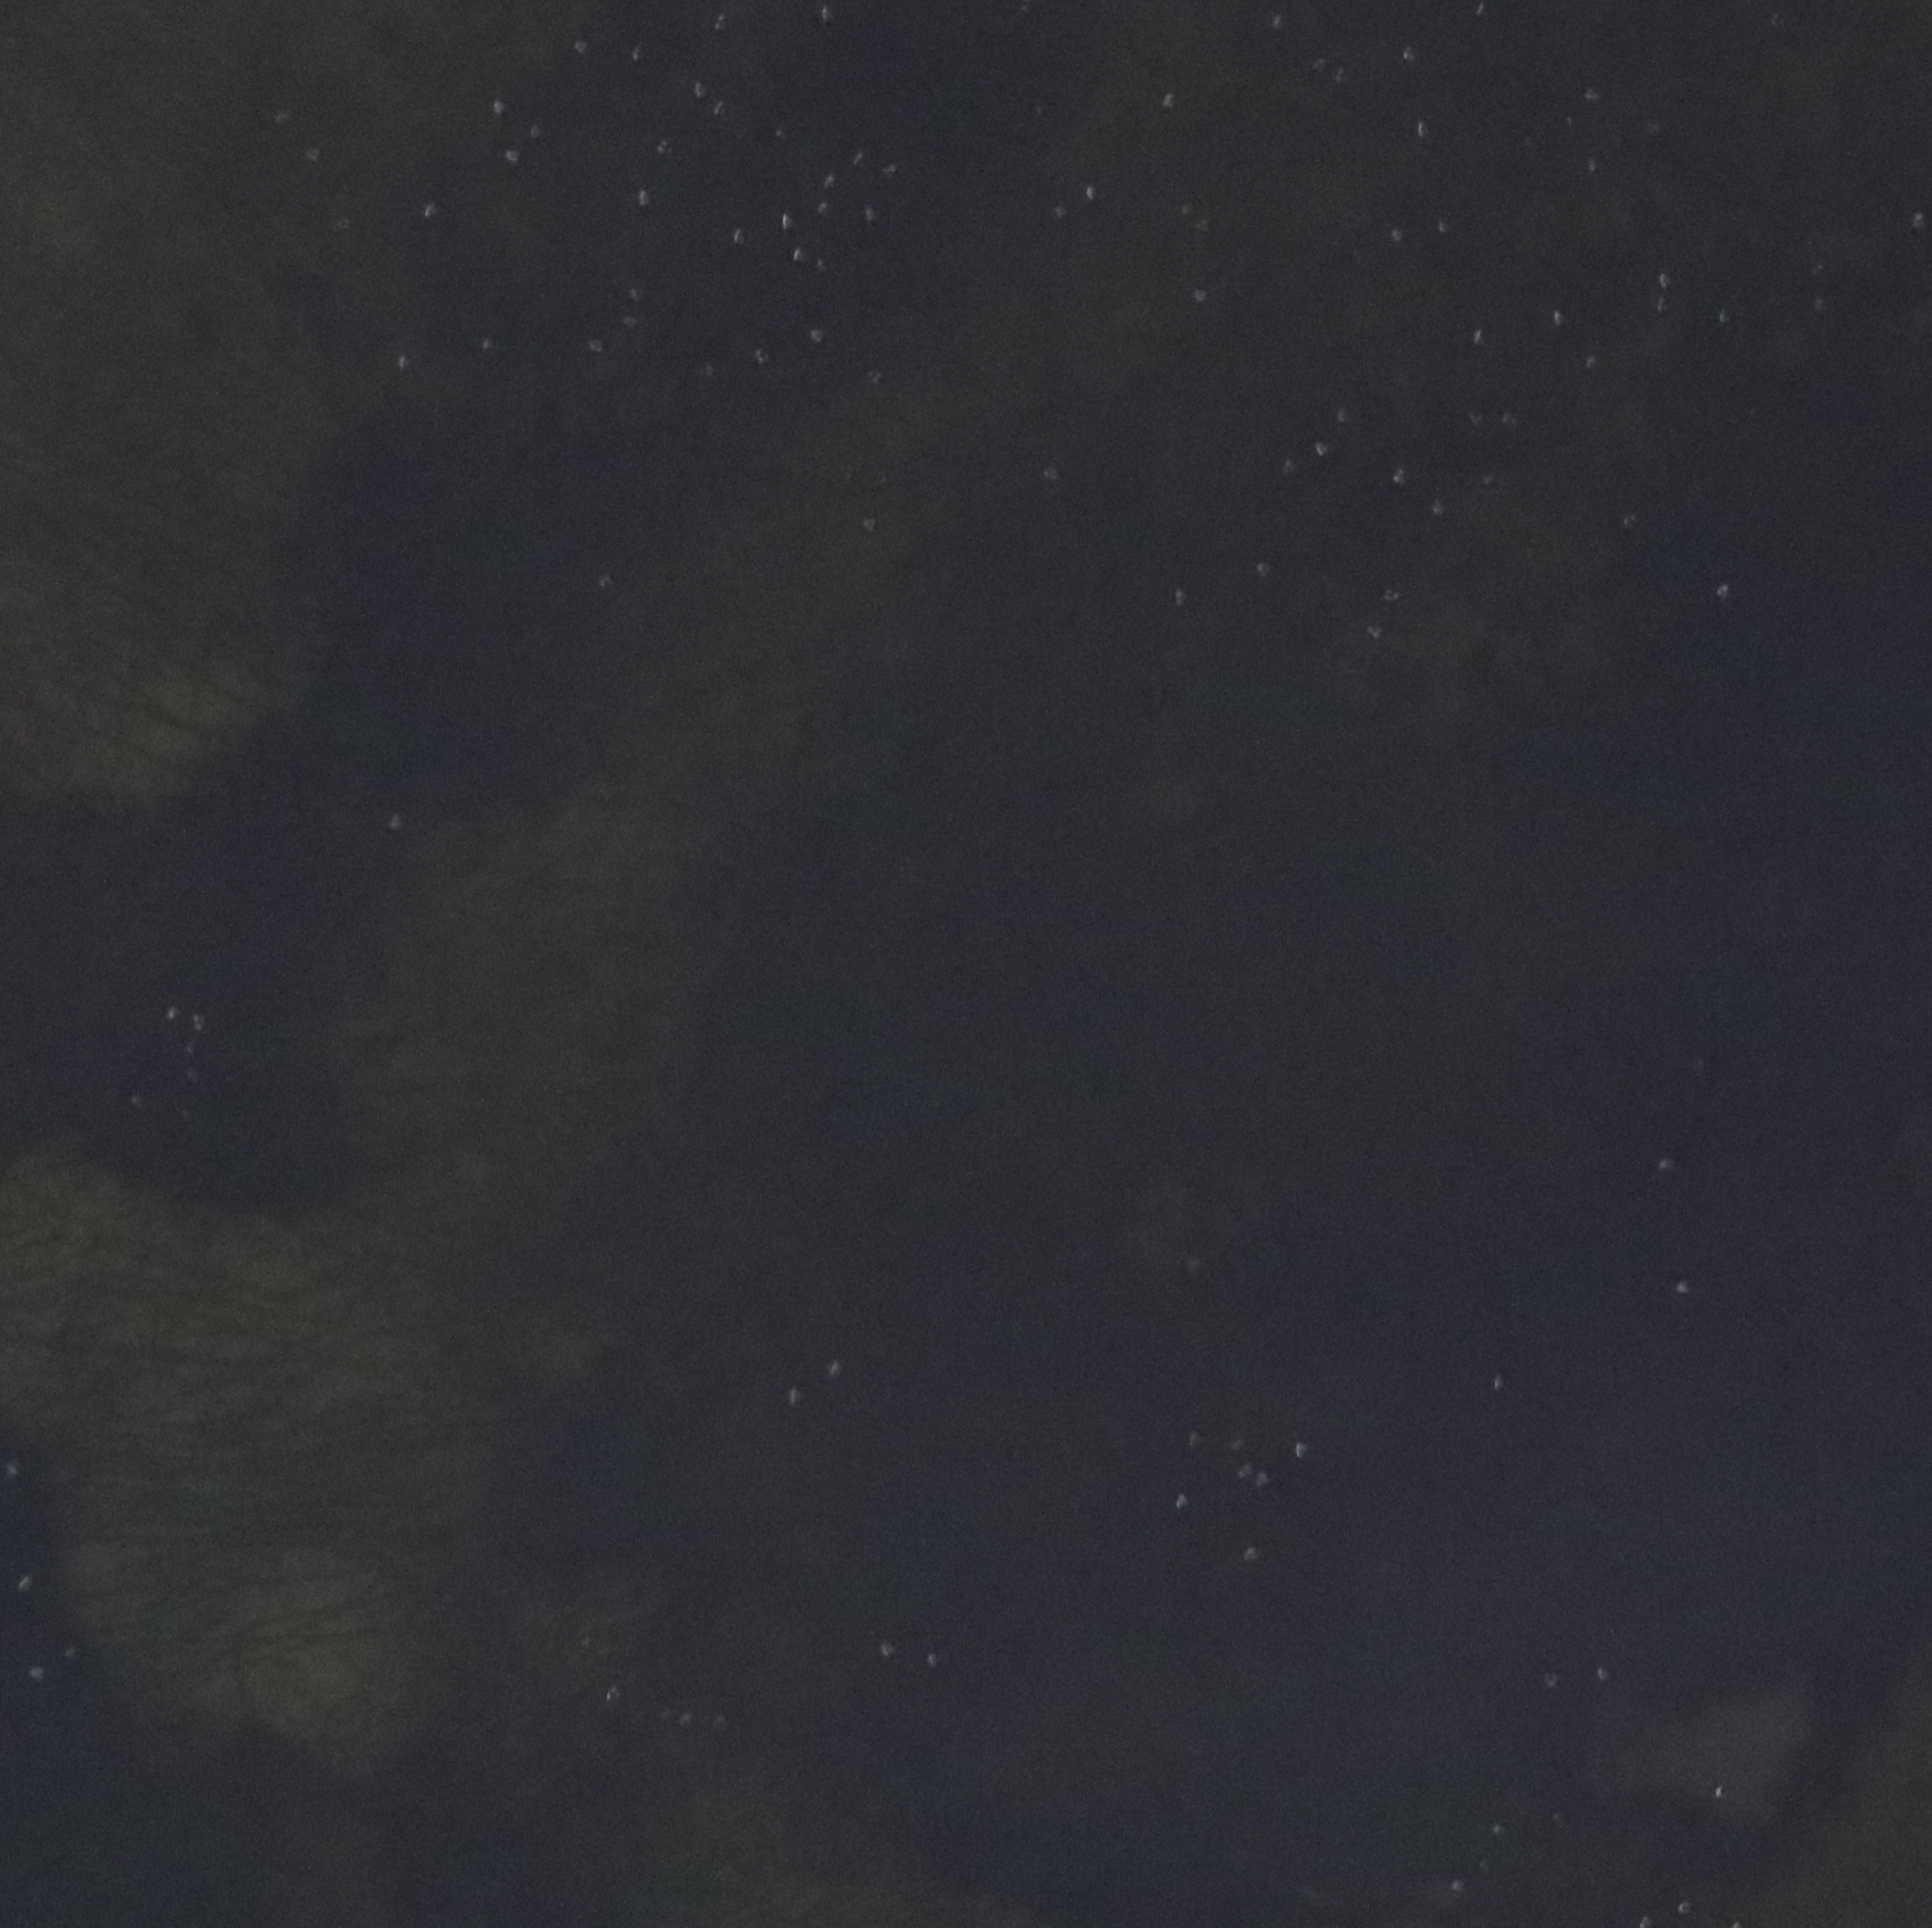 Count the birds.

120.